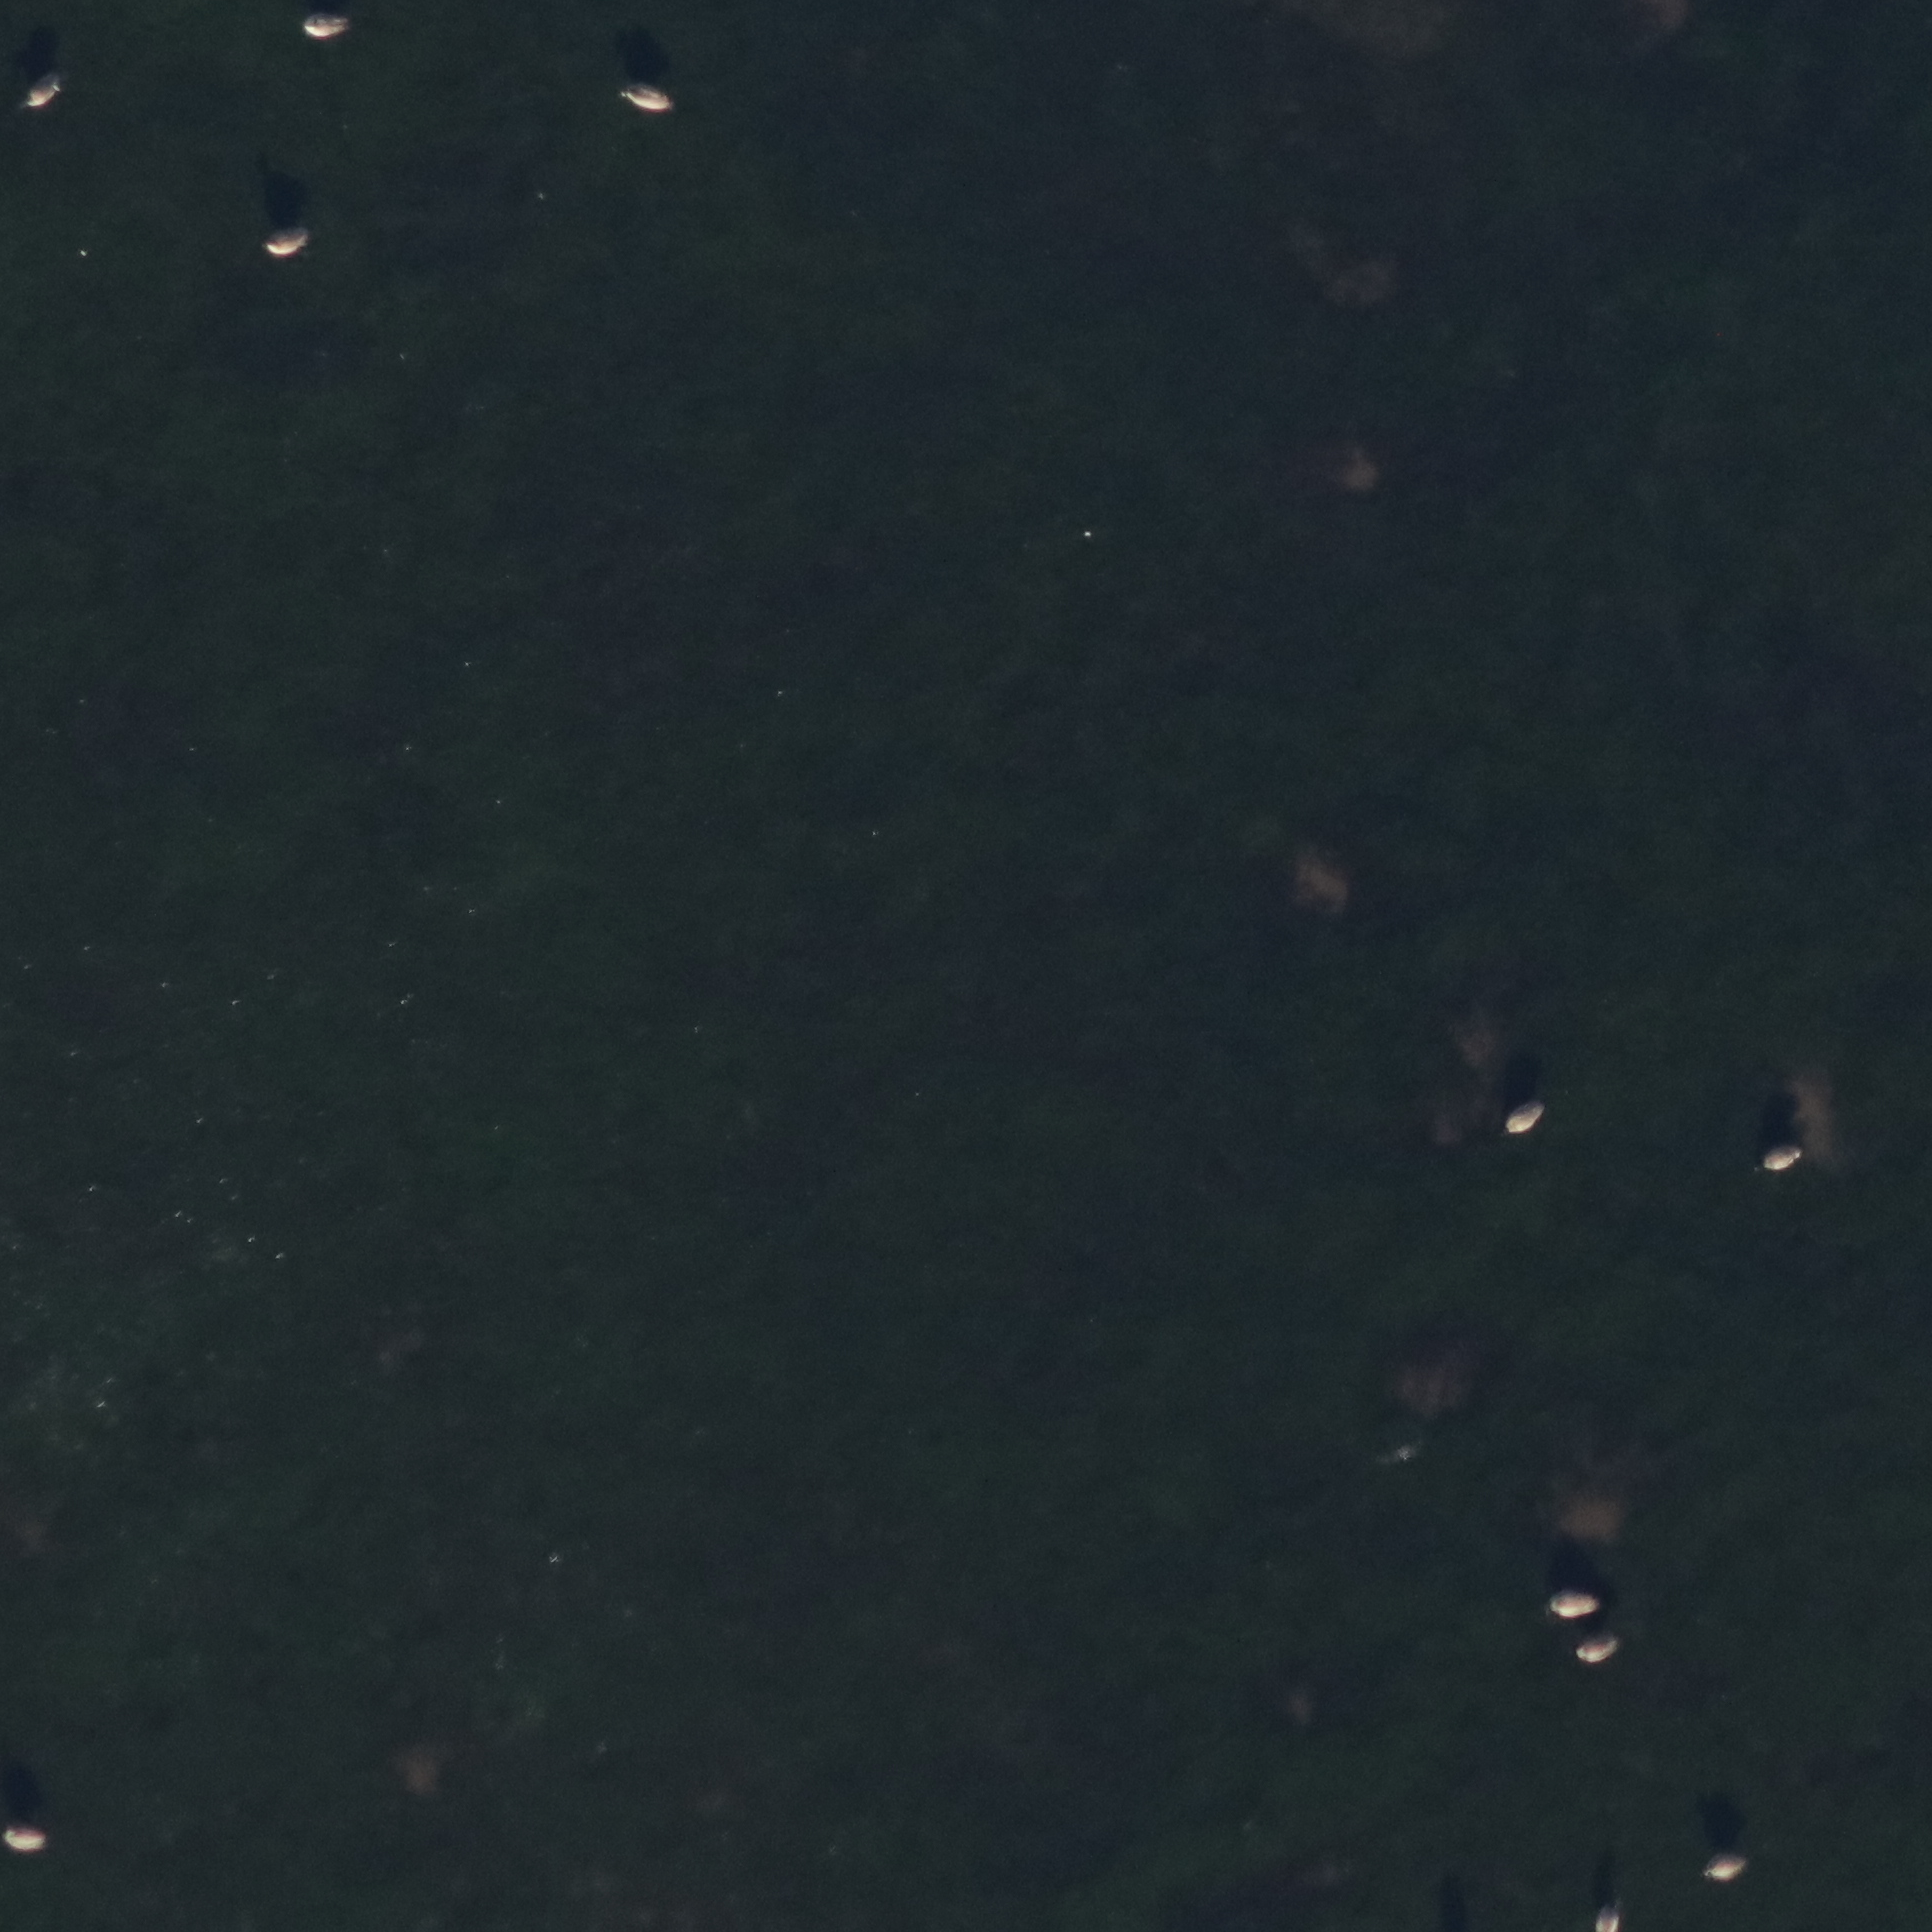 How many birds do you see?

11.